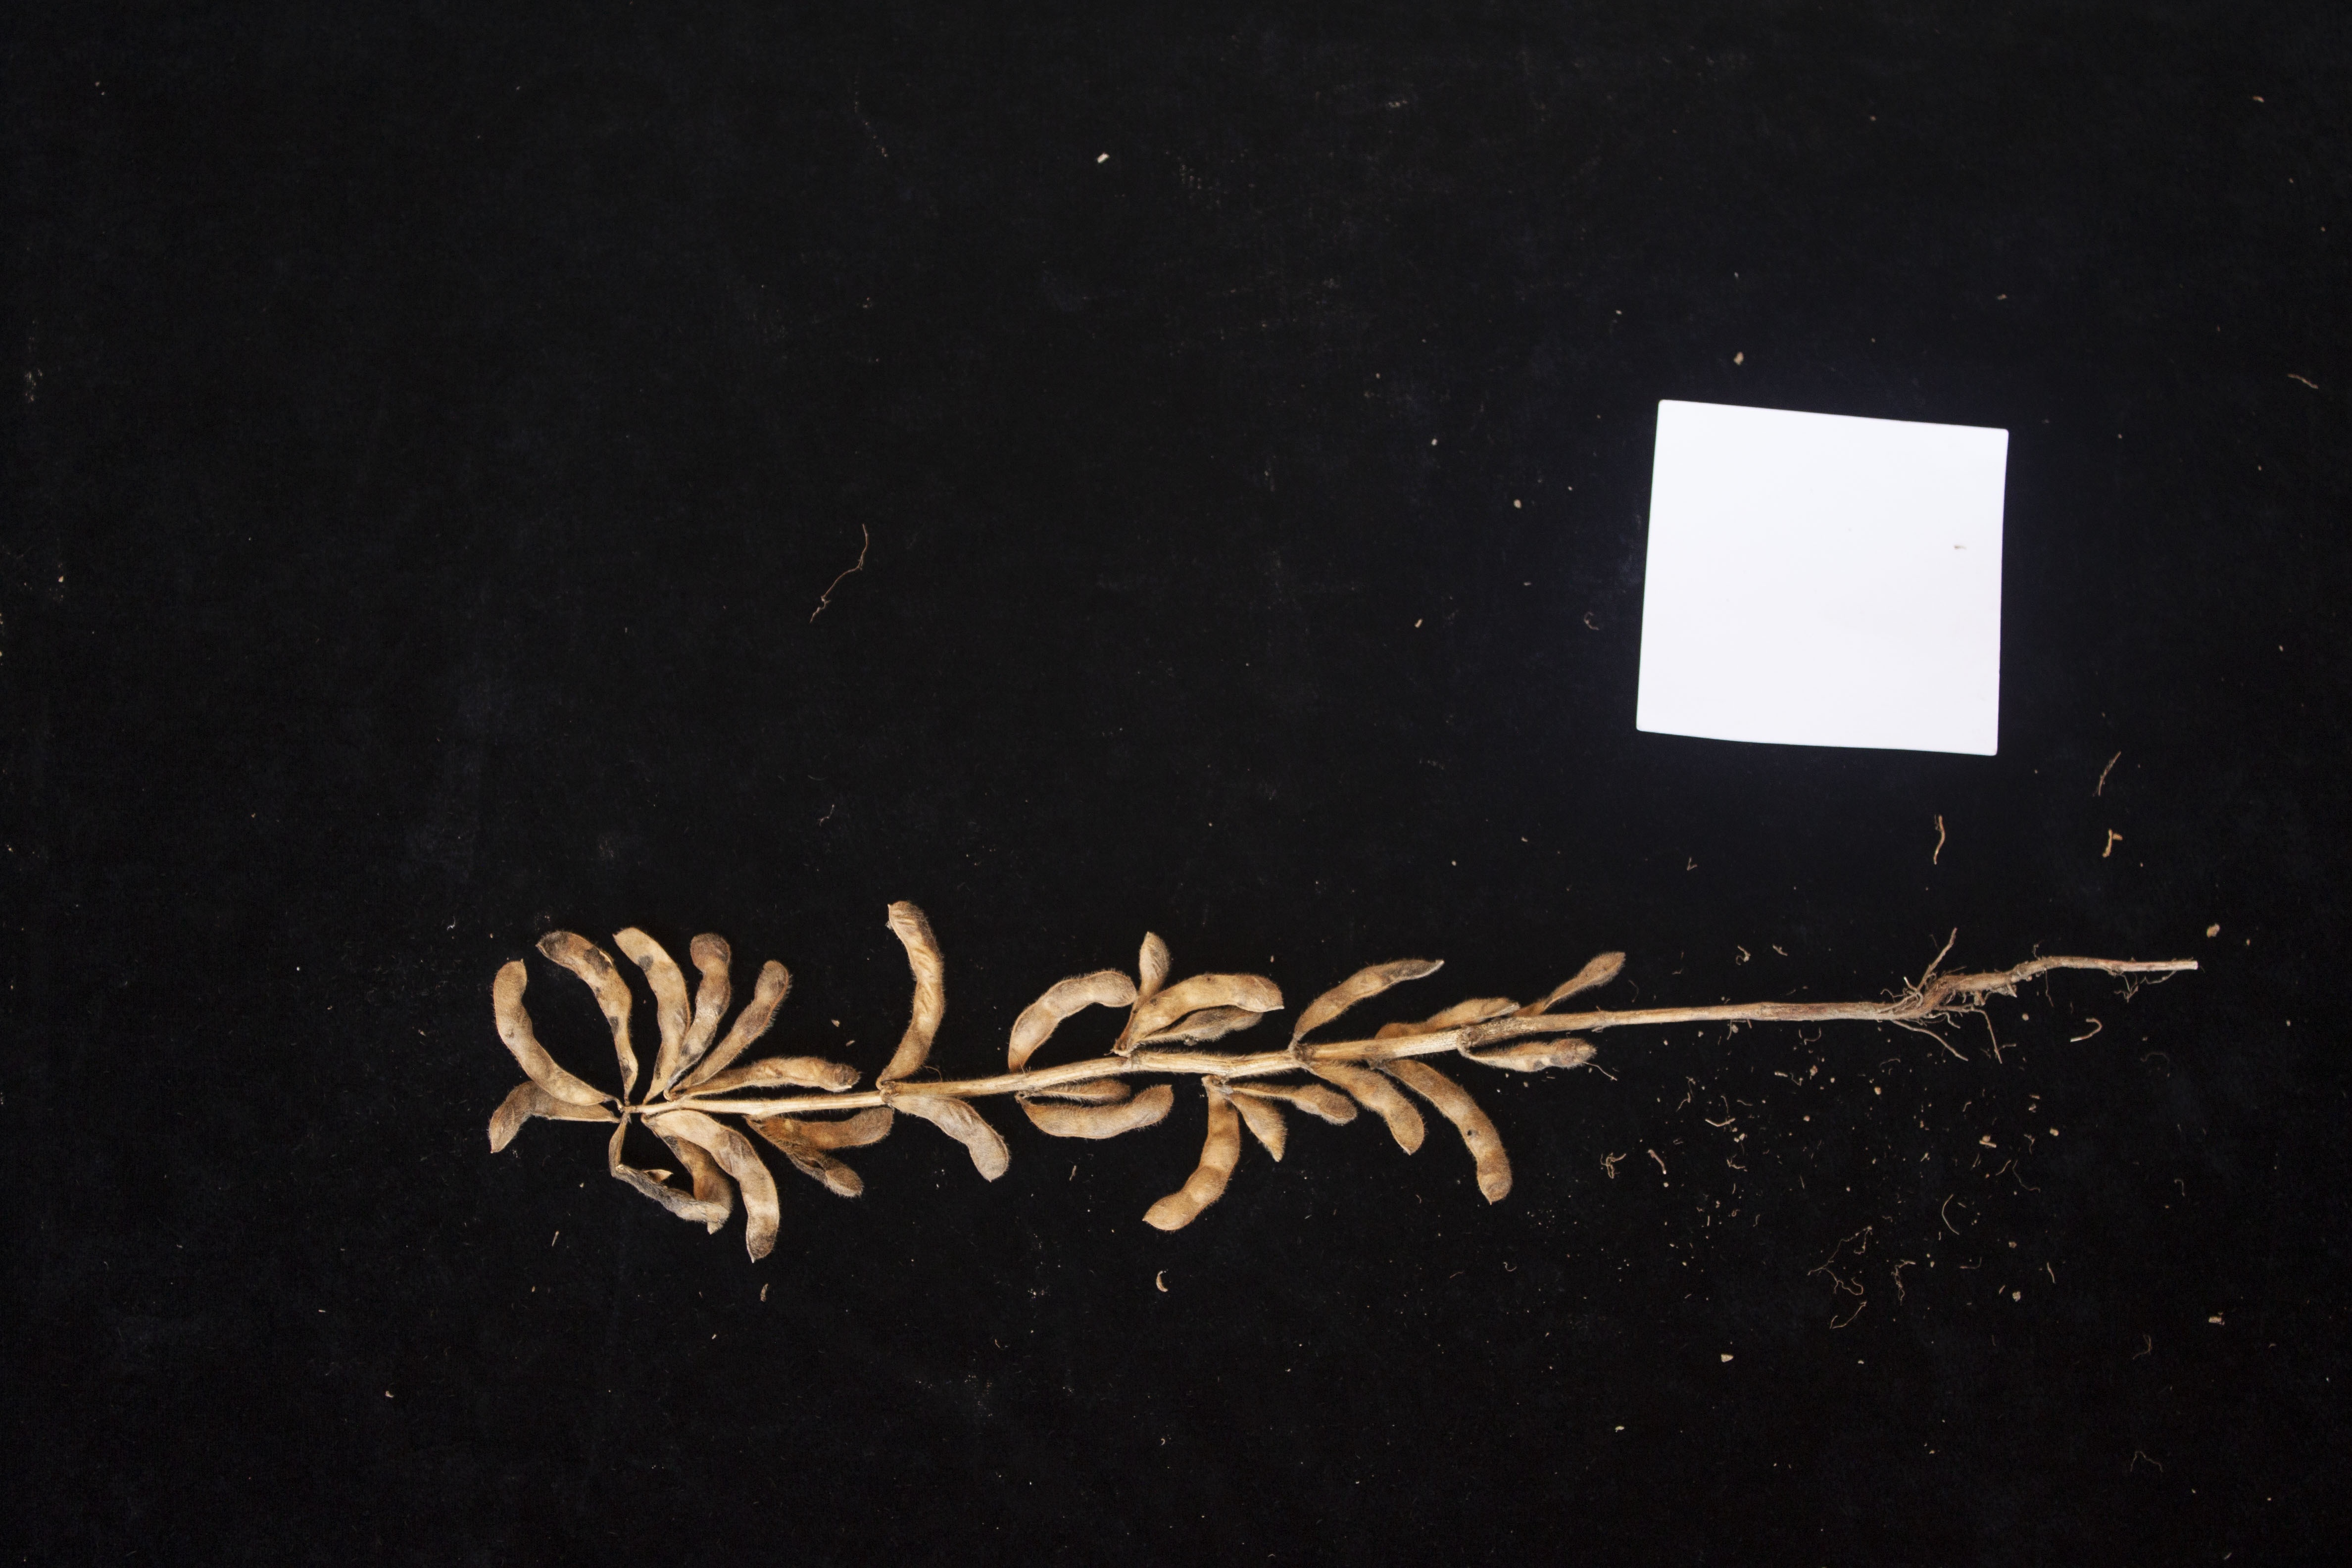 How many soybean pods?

26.